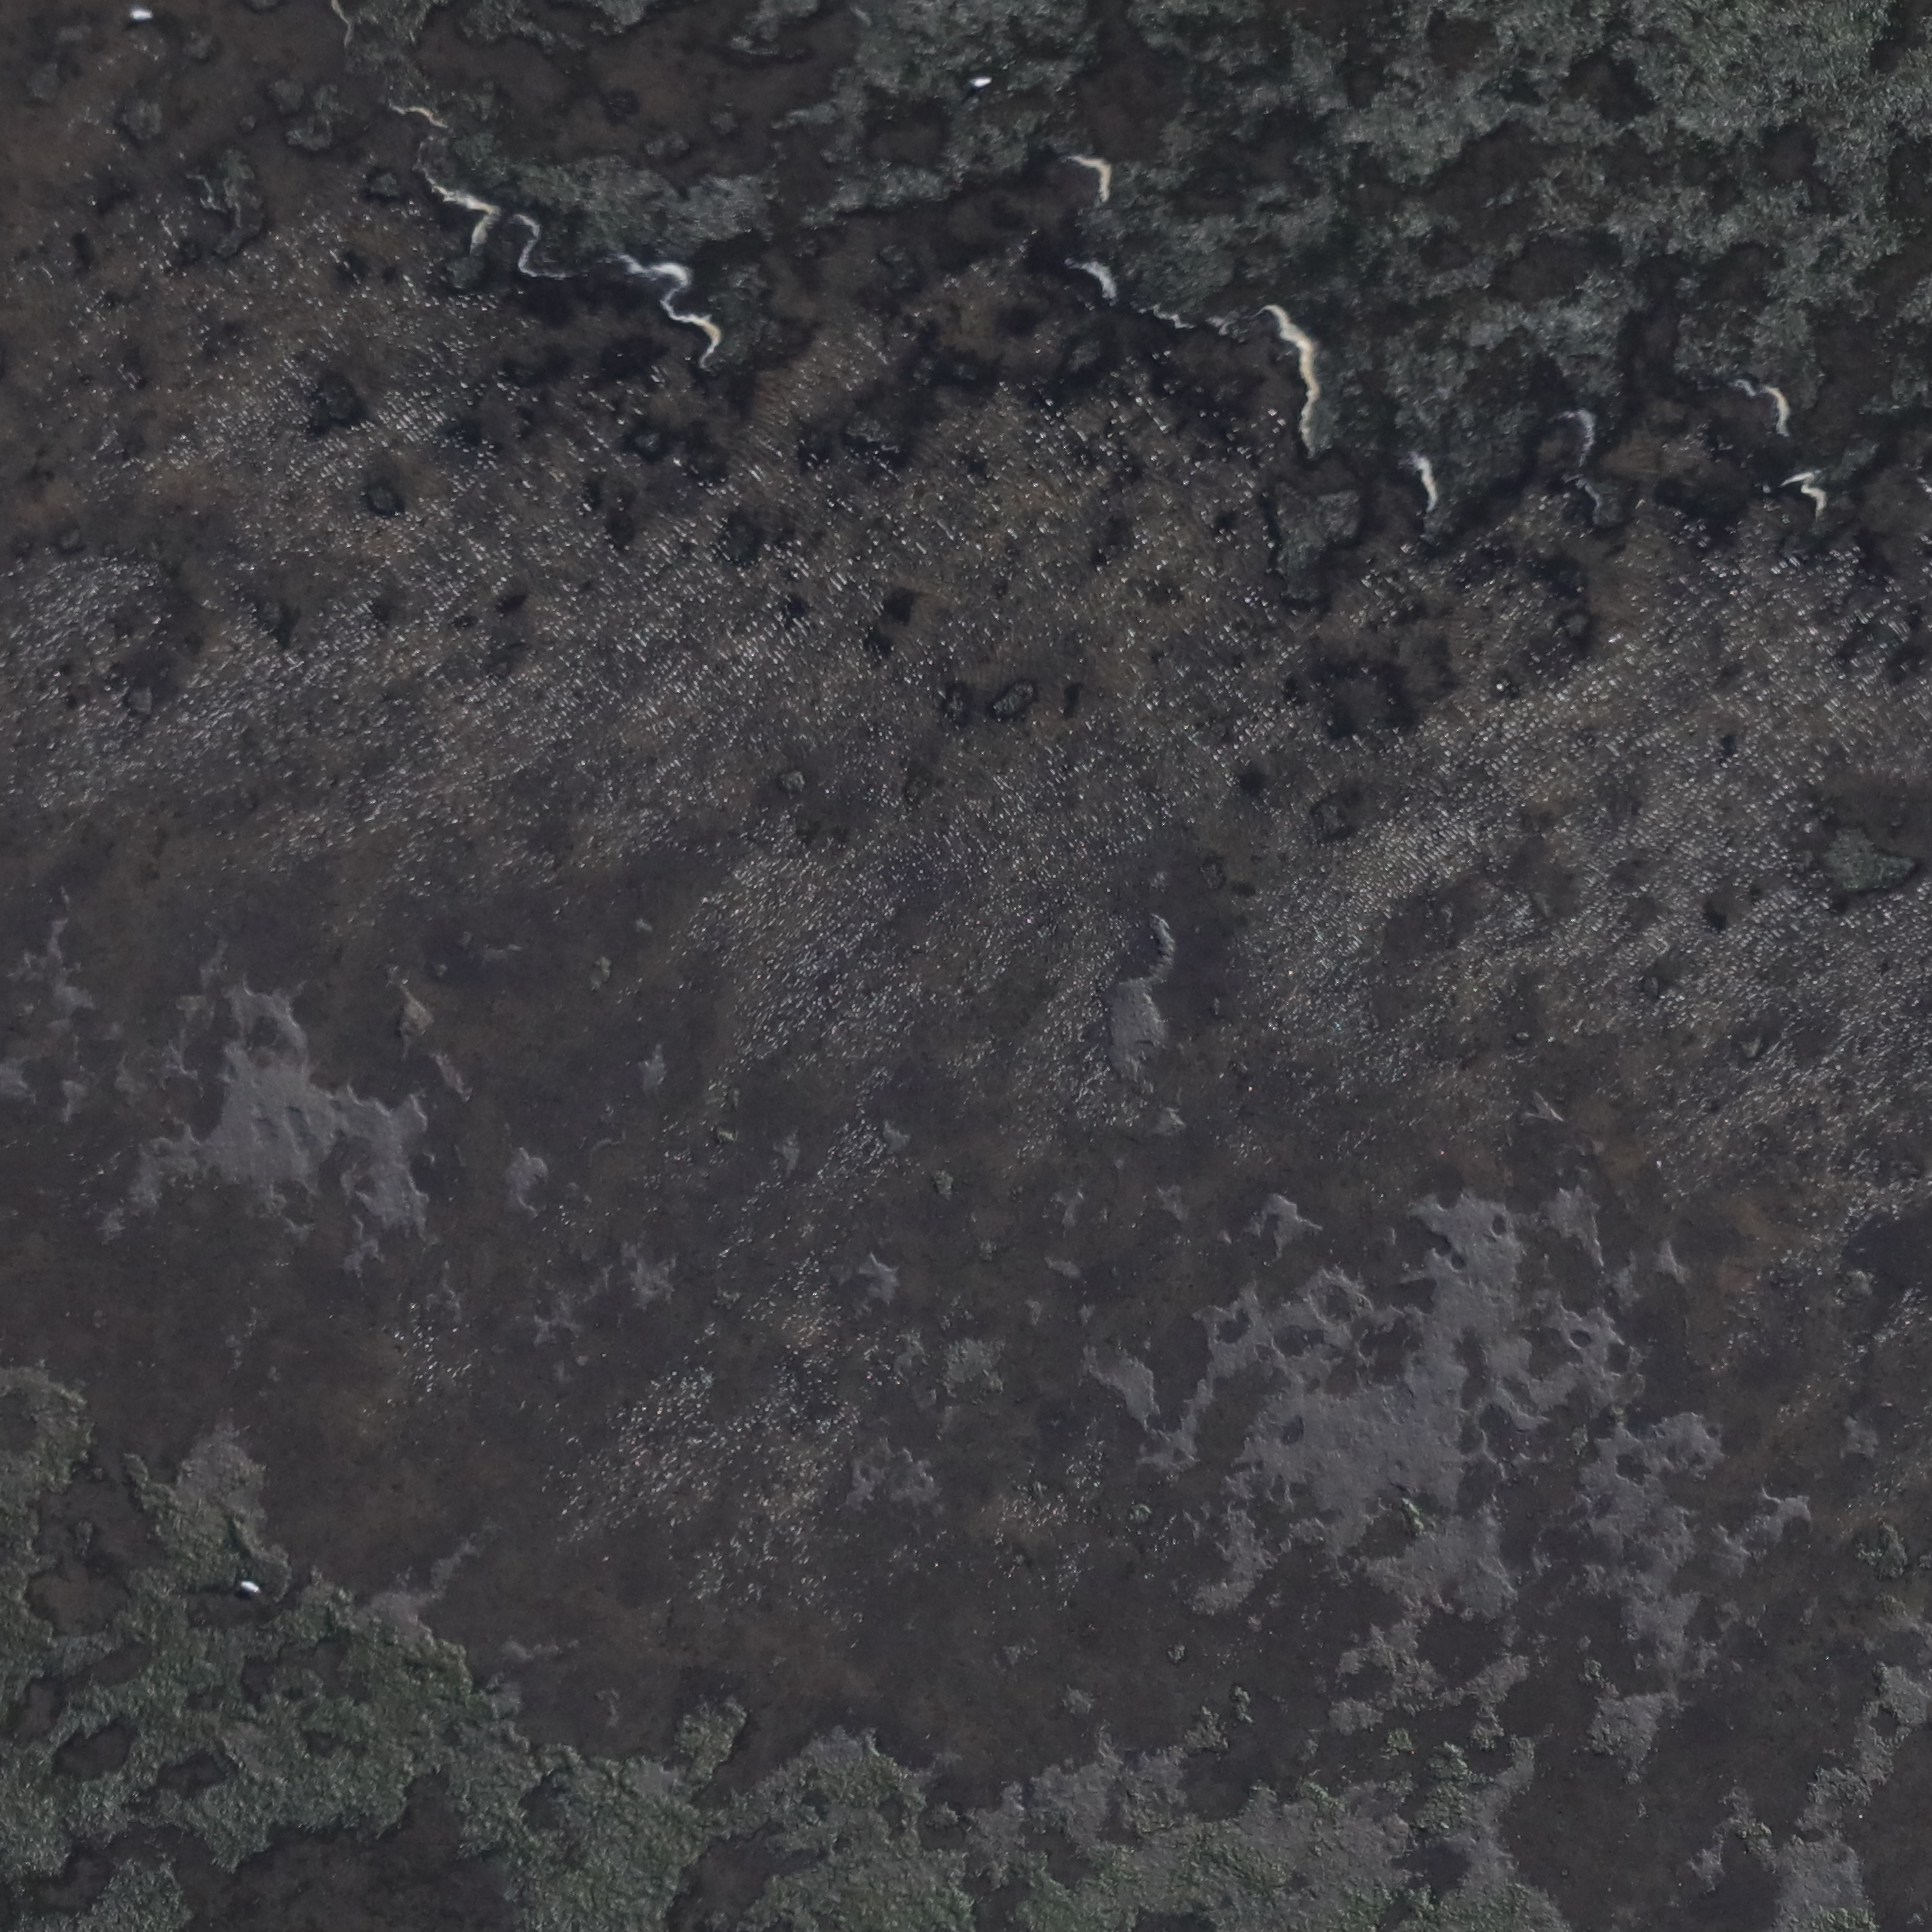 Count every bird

3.